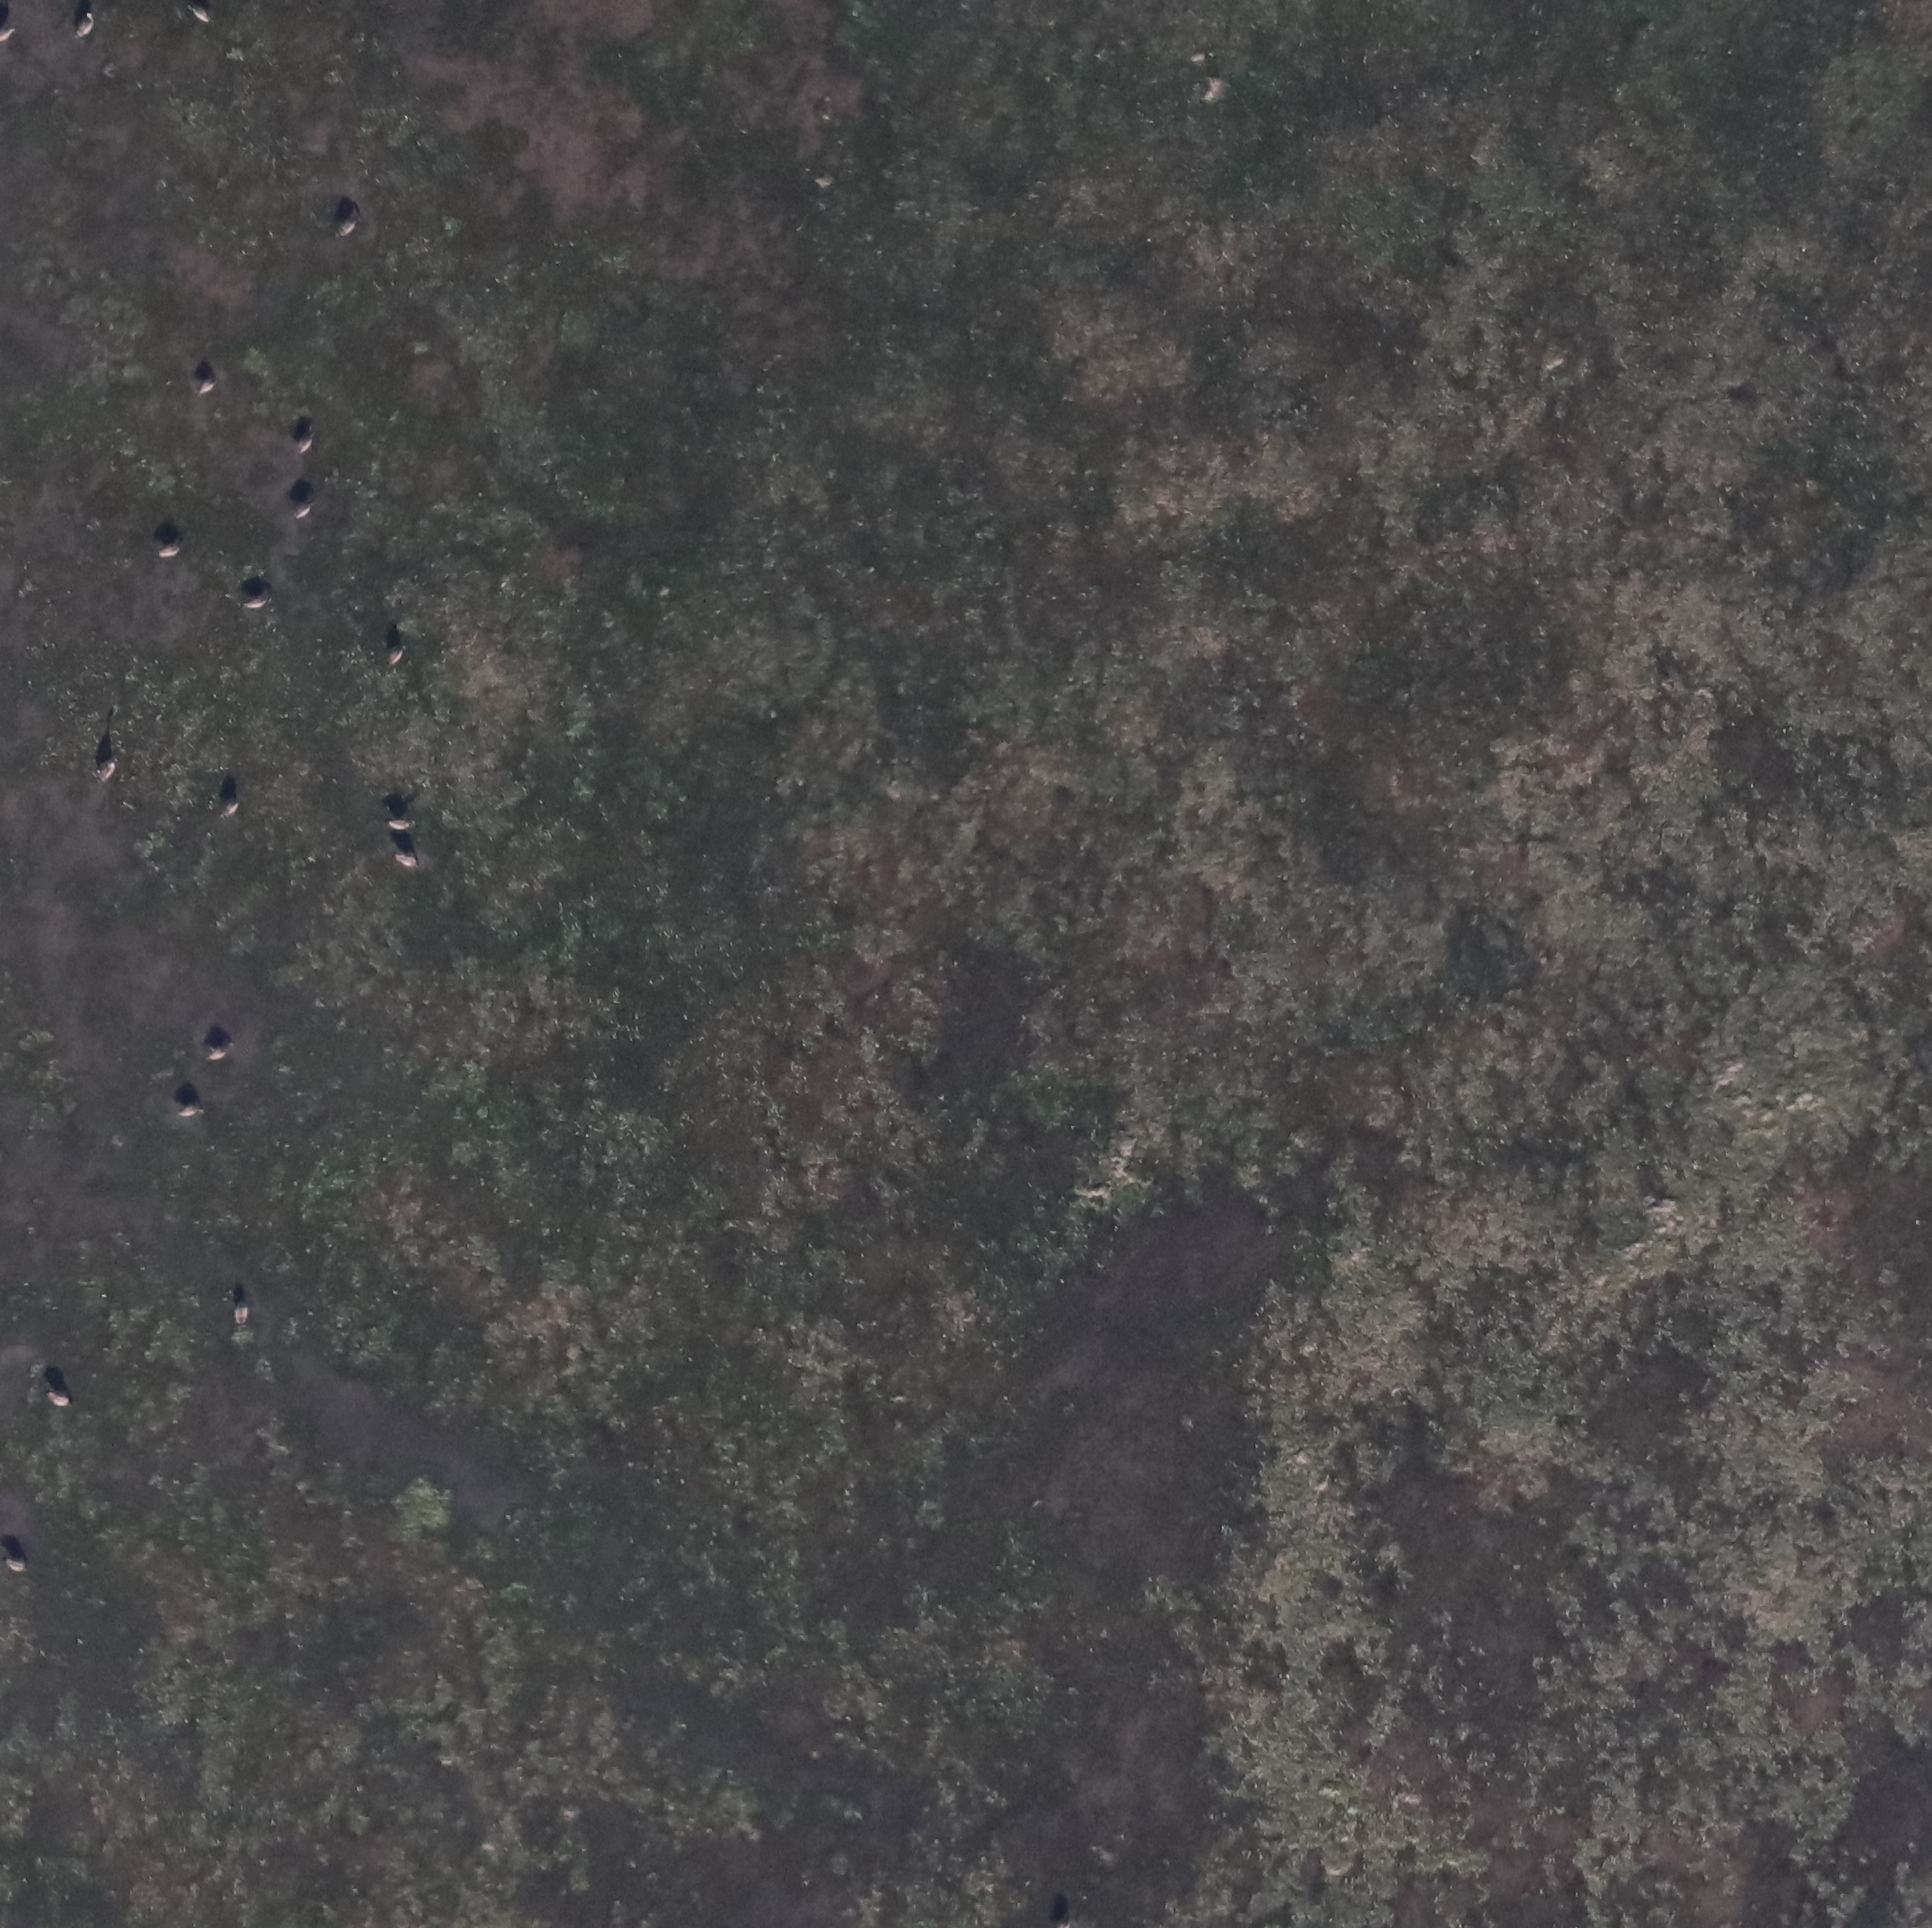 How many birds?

19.